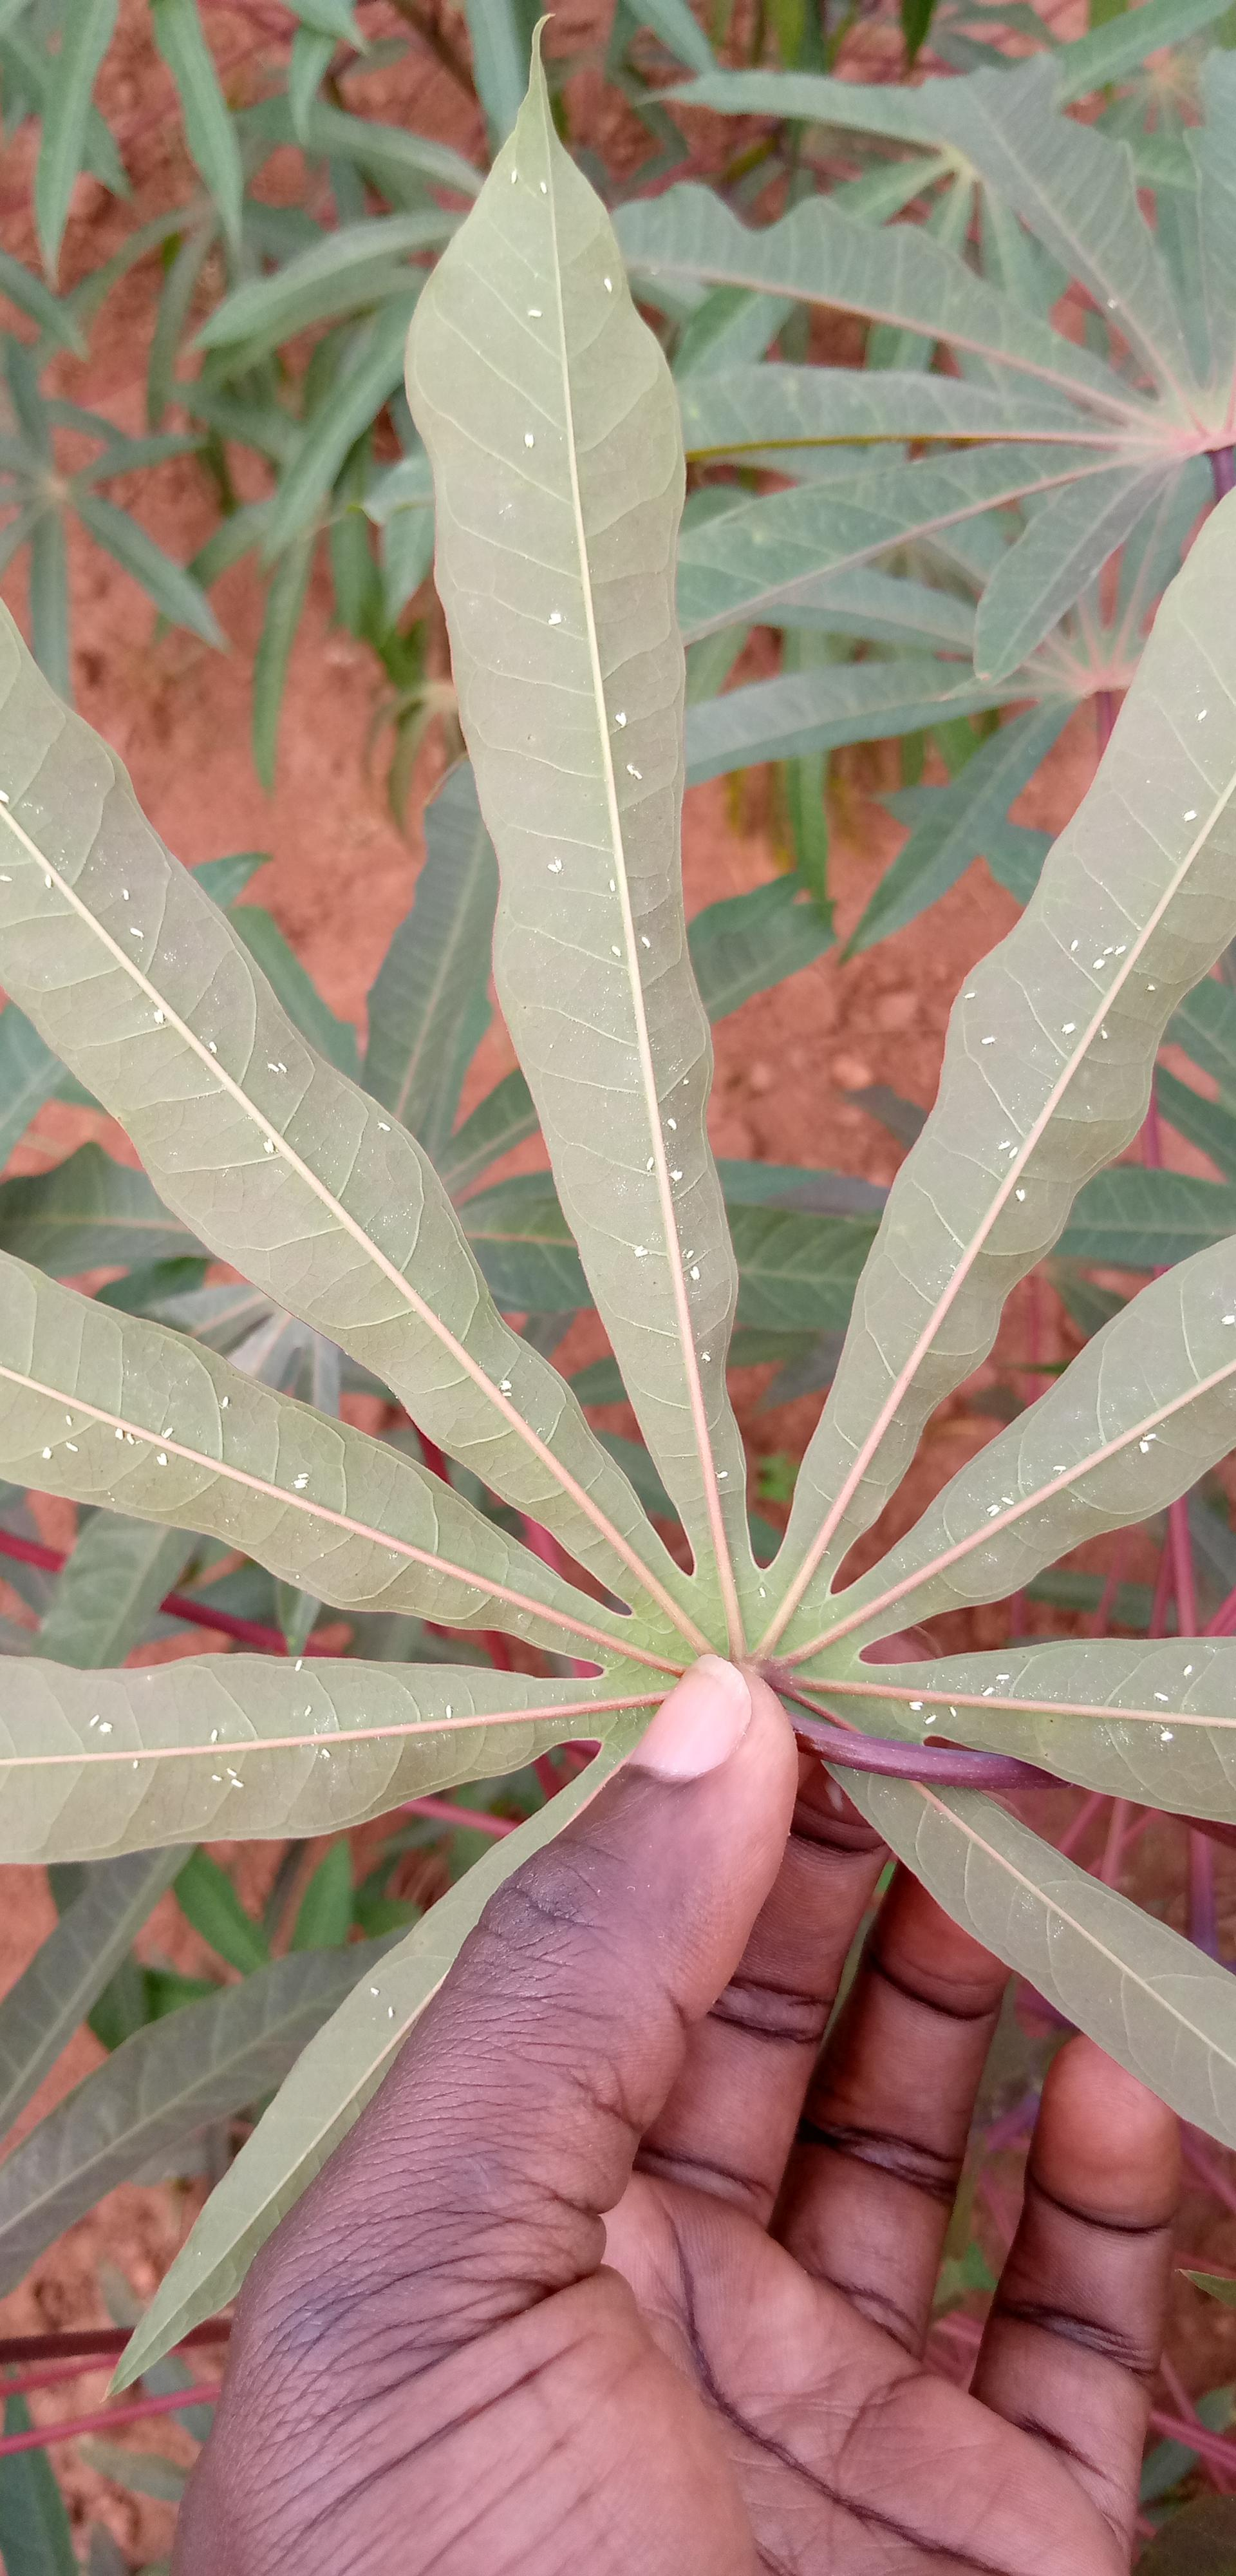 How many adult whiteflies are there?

109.